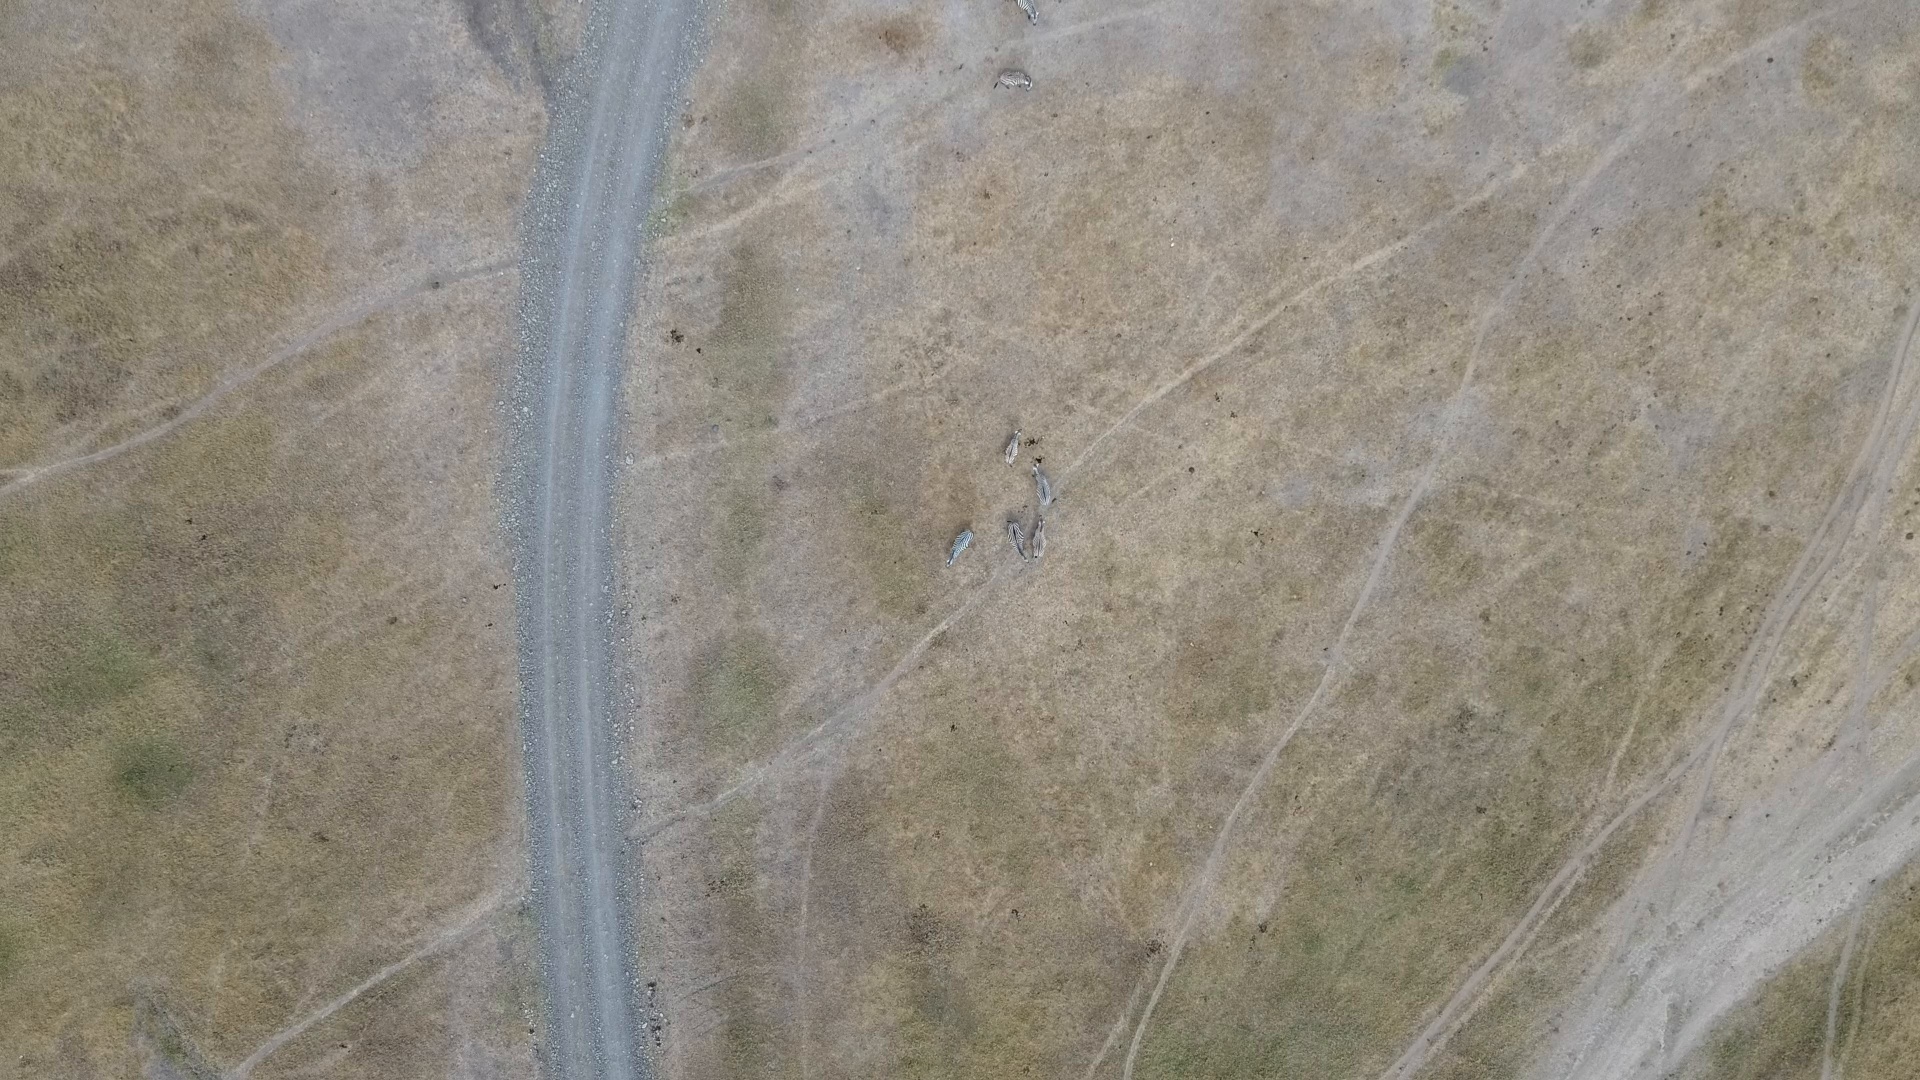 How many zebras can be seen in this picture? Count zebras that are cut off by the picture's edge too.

6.